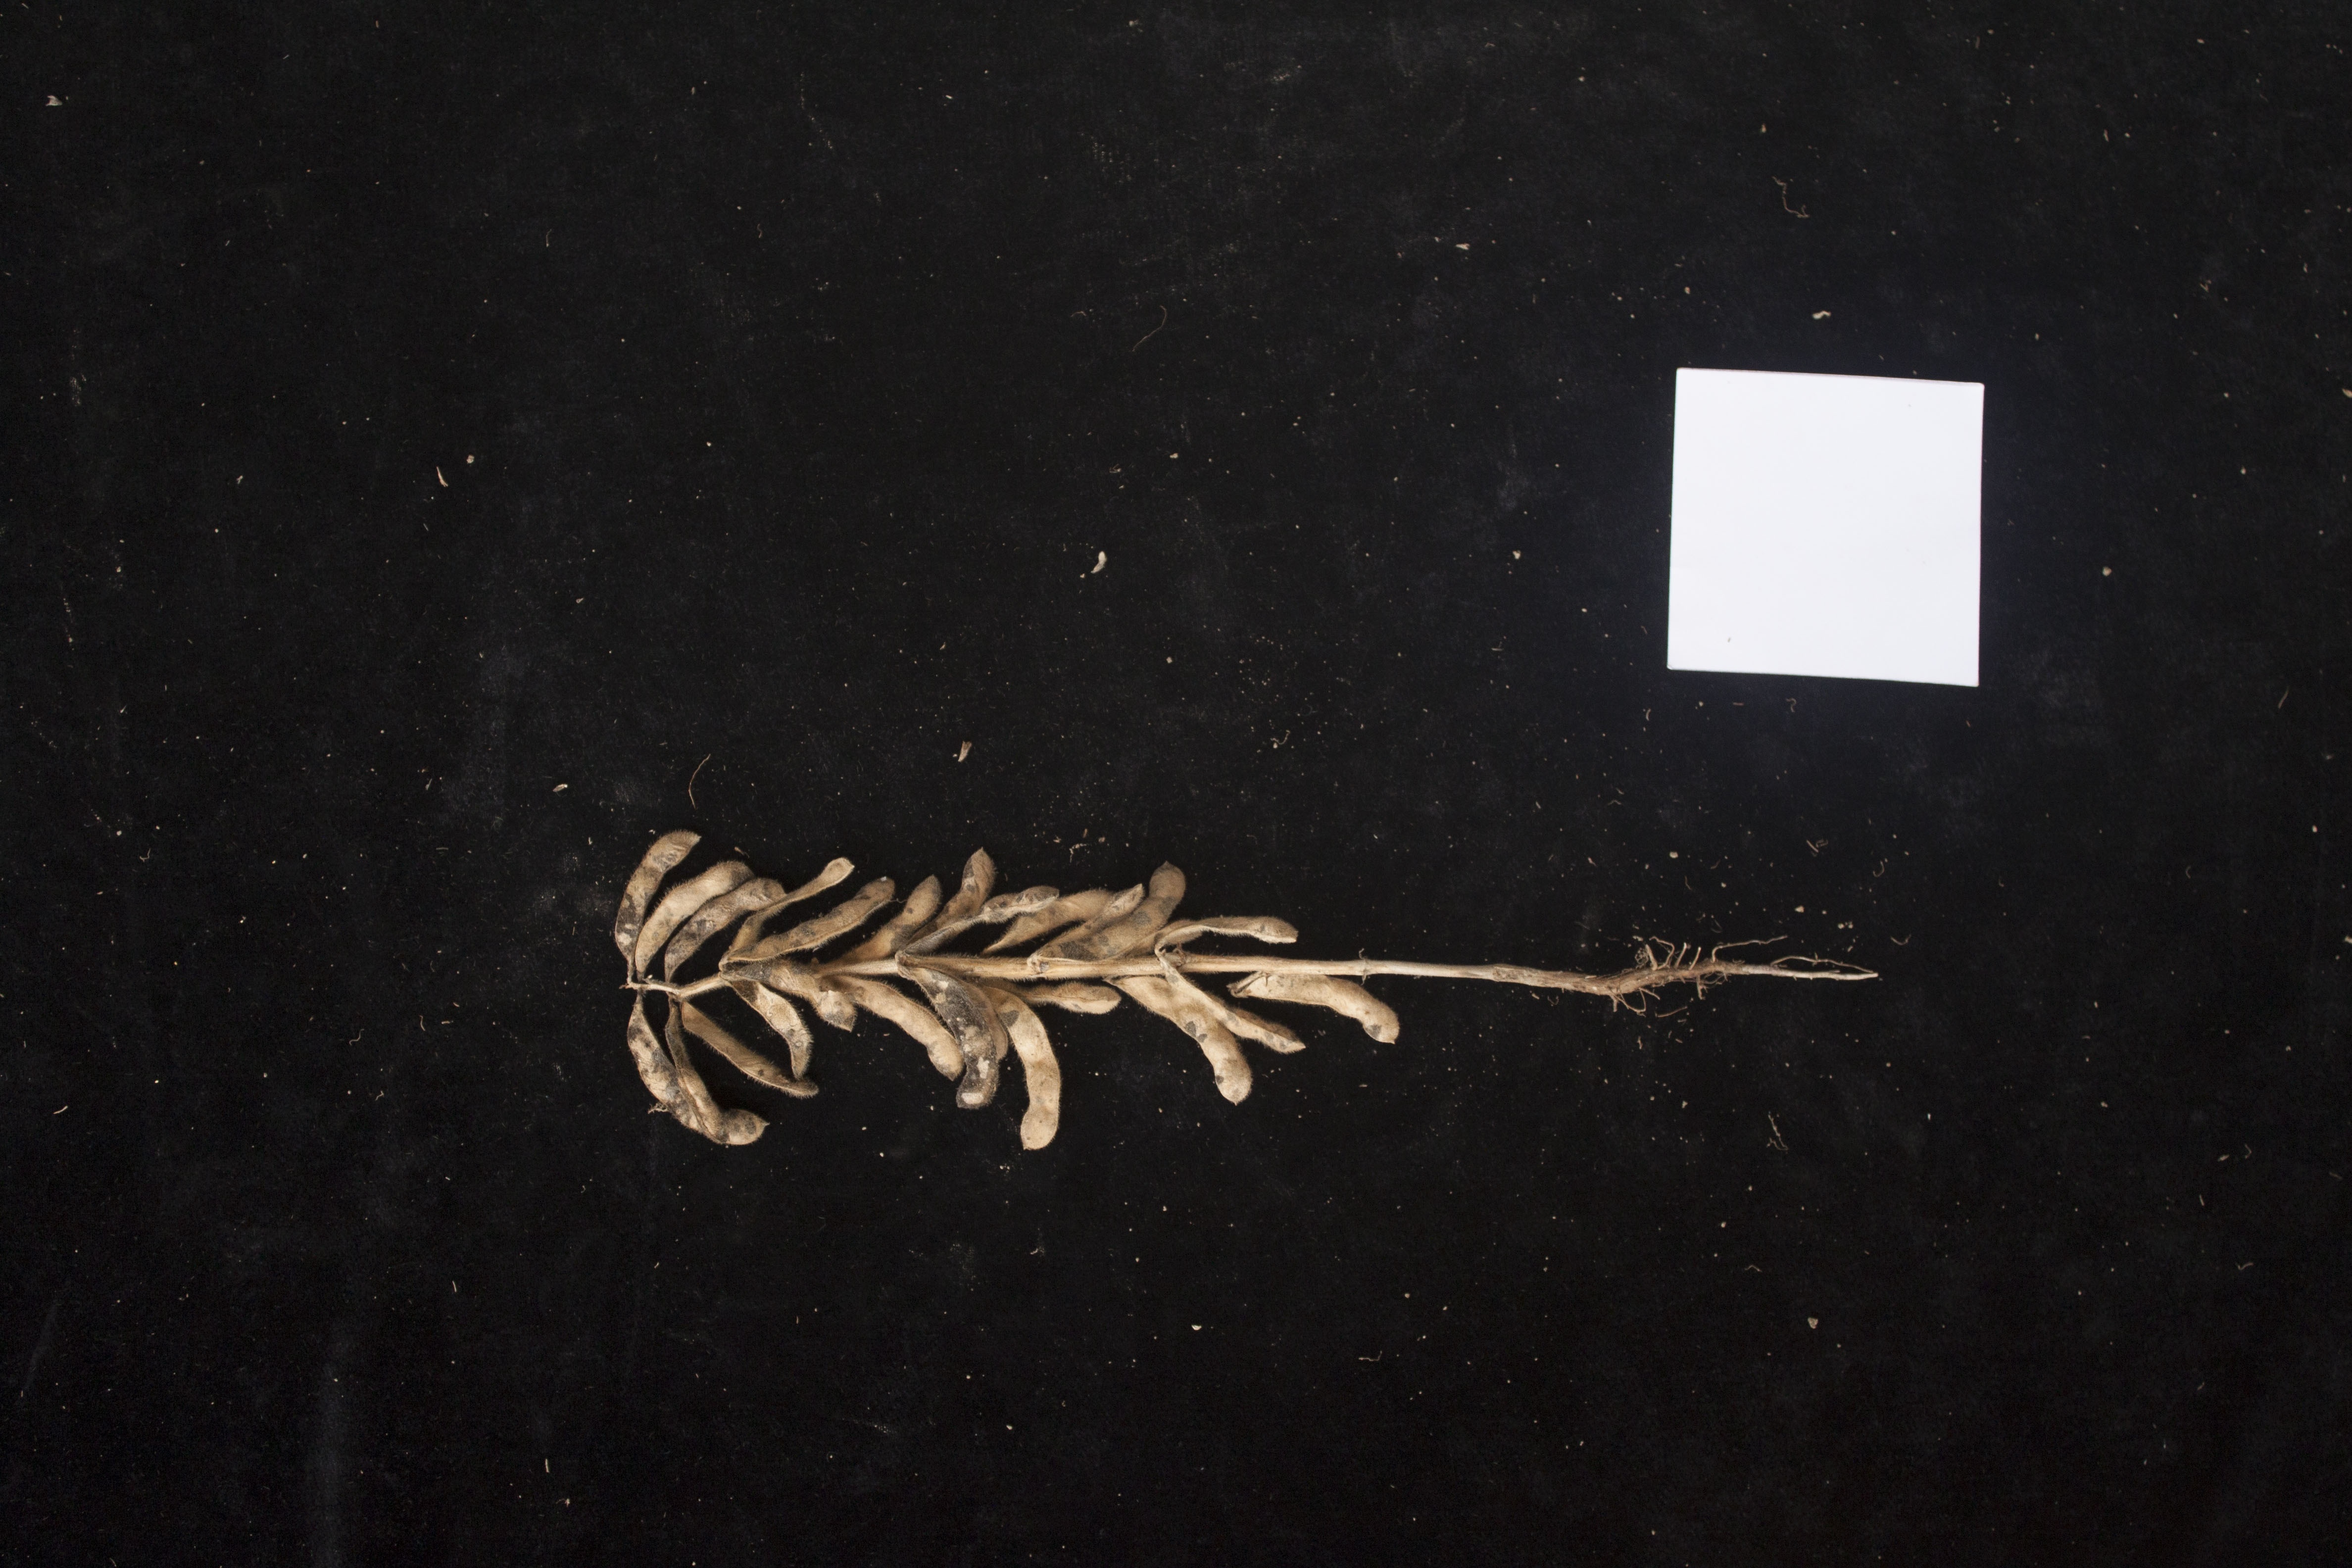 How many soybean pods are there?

24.